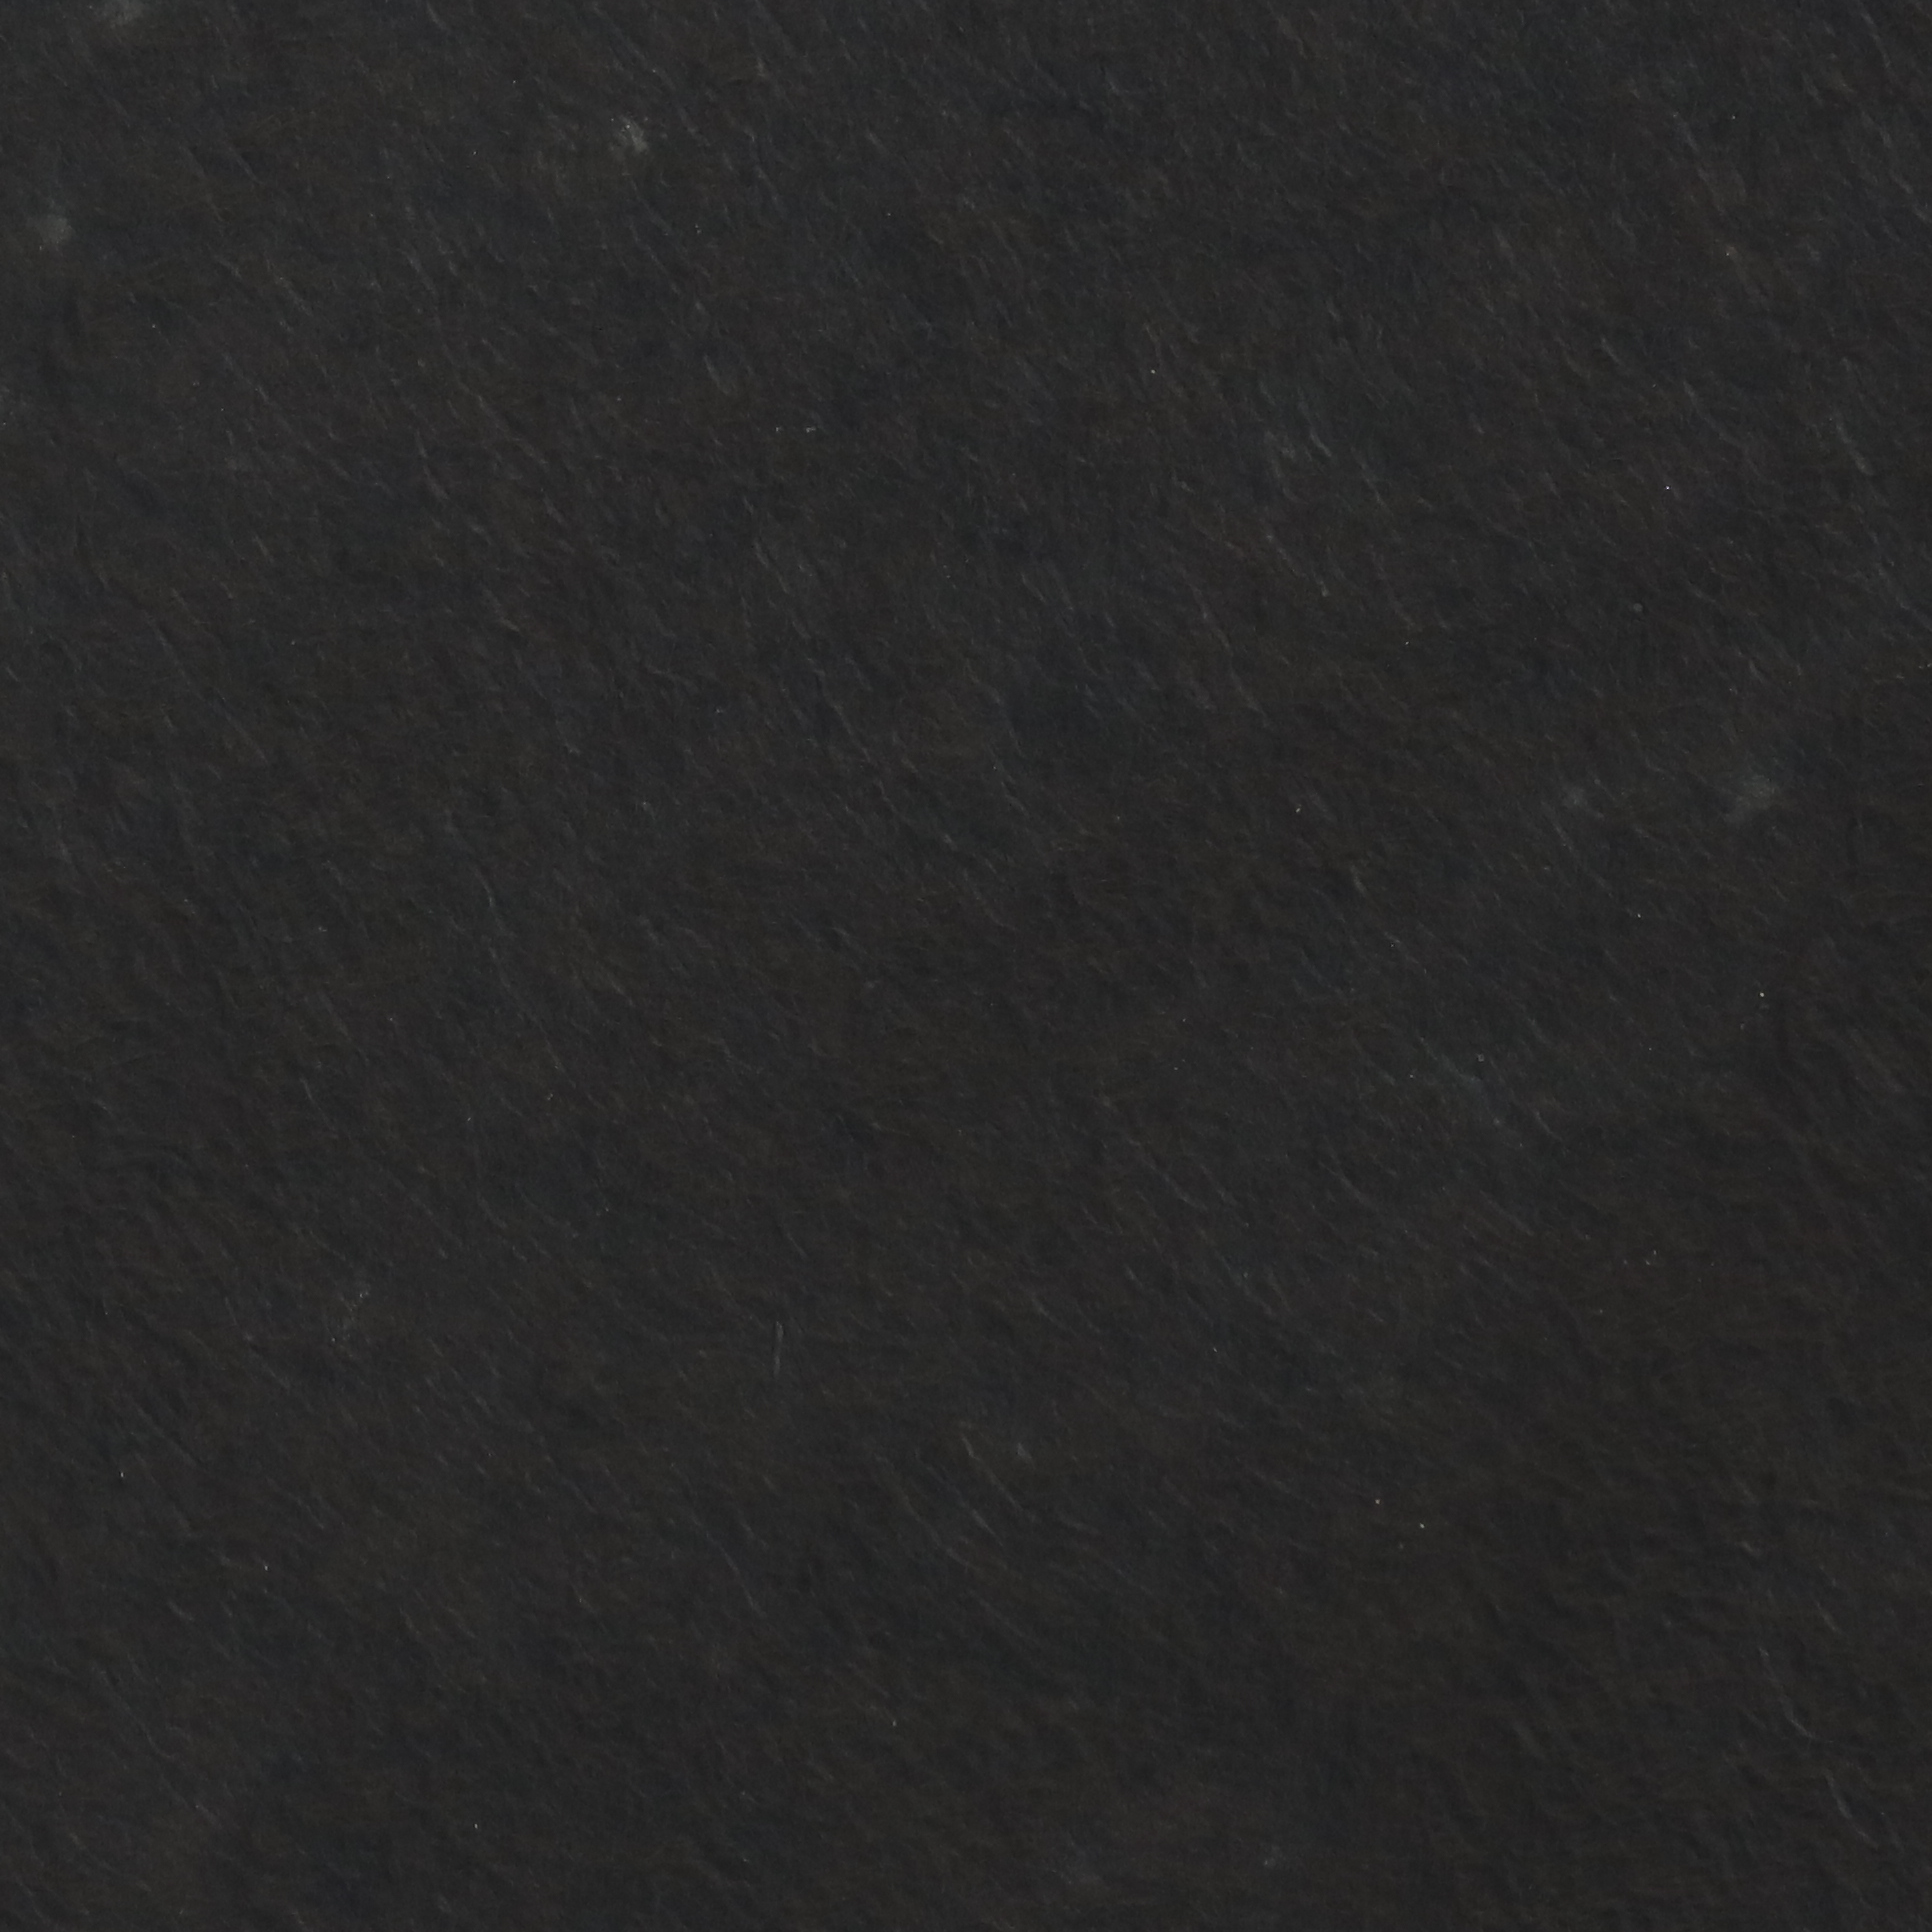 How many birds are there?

0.